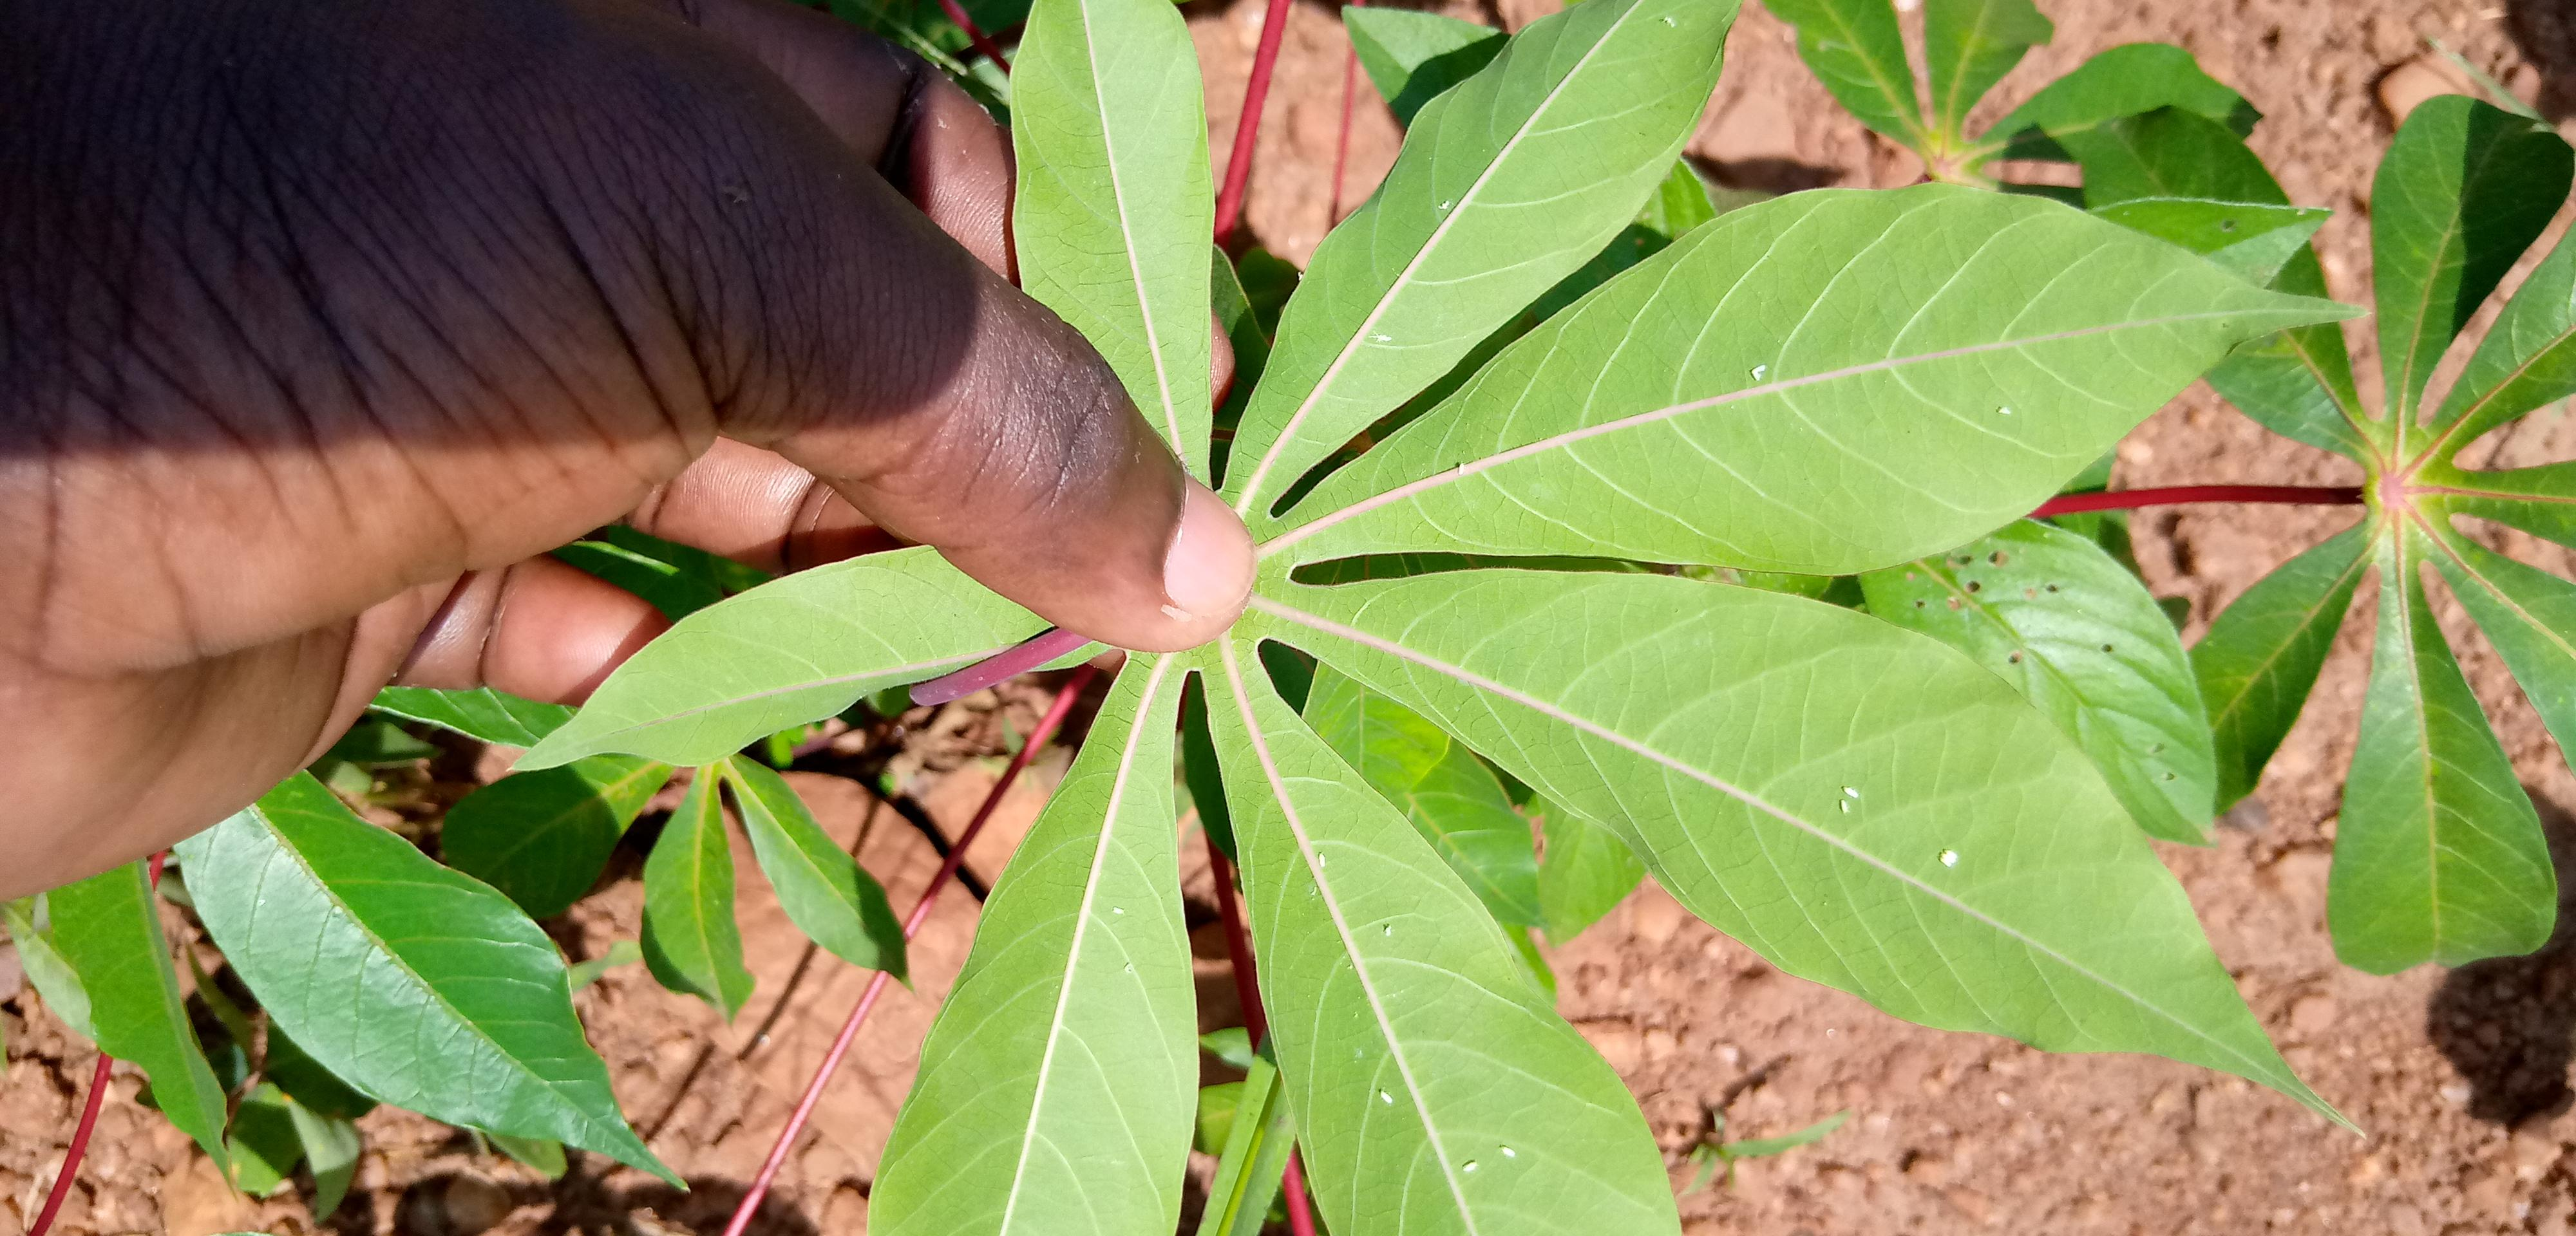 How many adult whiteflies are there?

17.